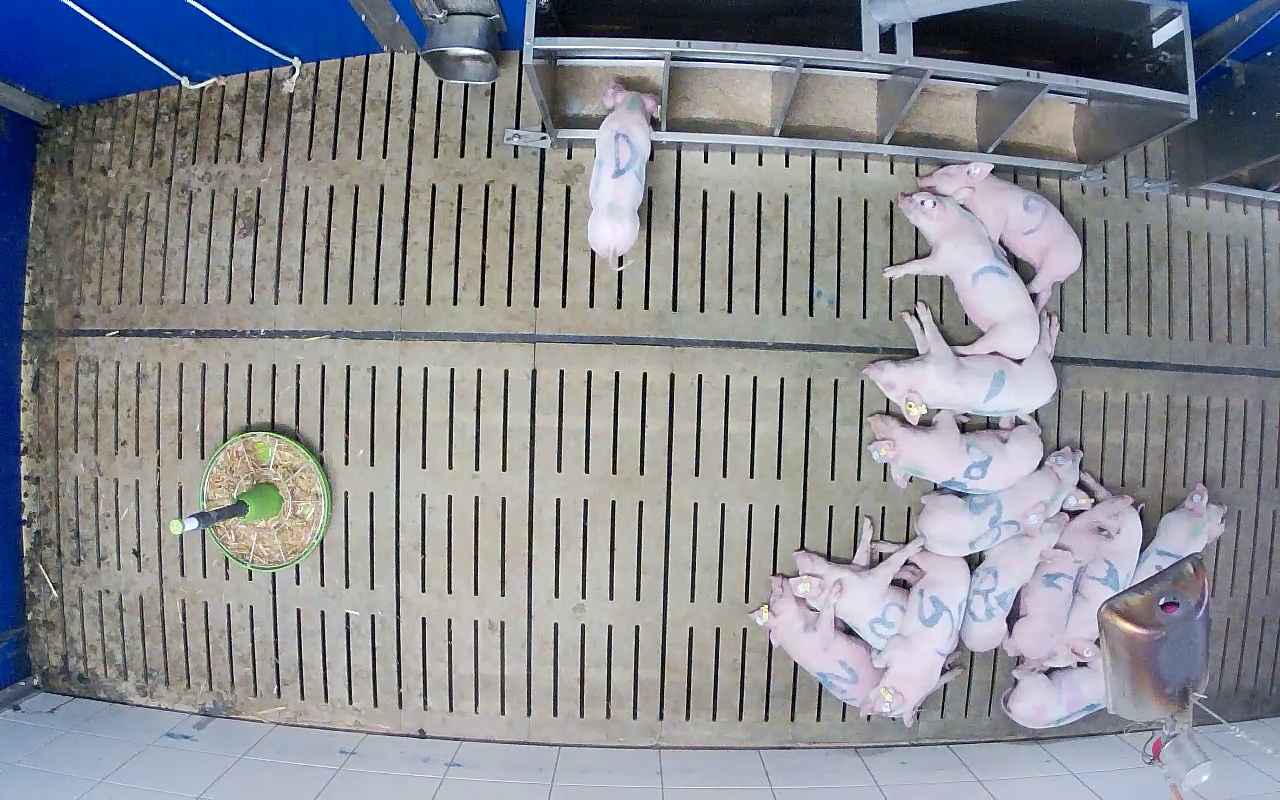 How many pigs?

14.